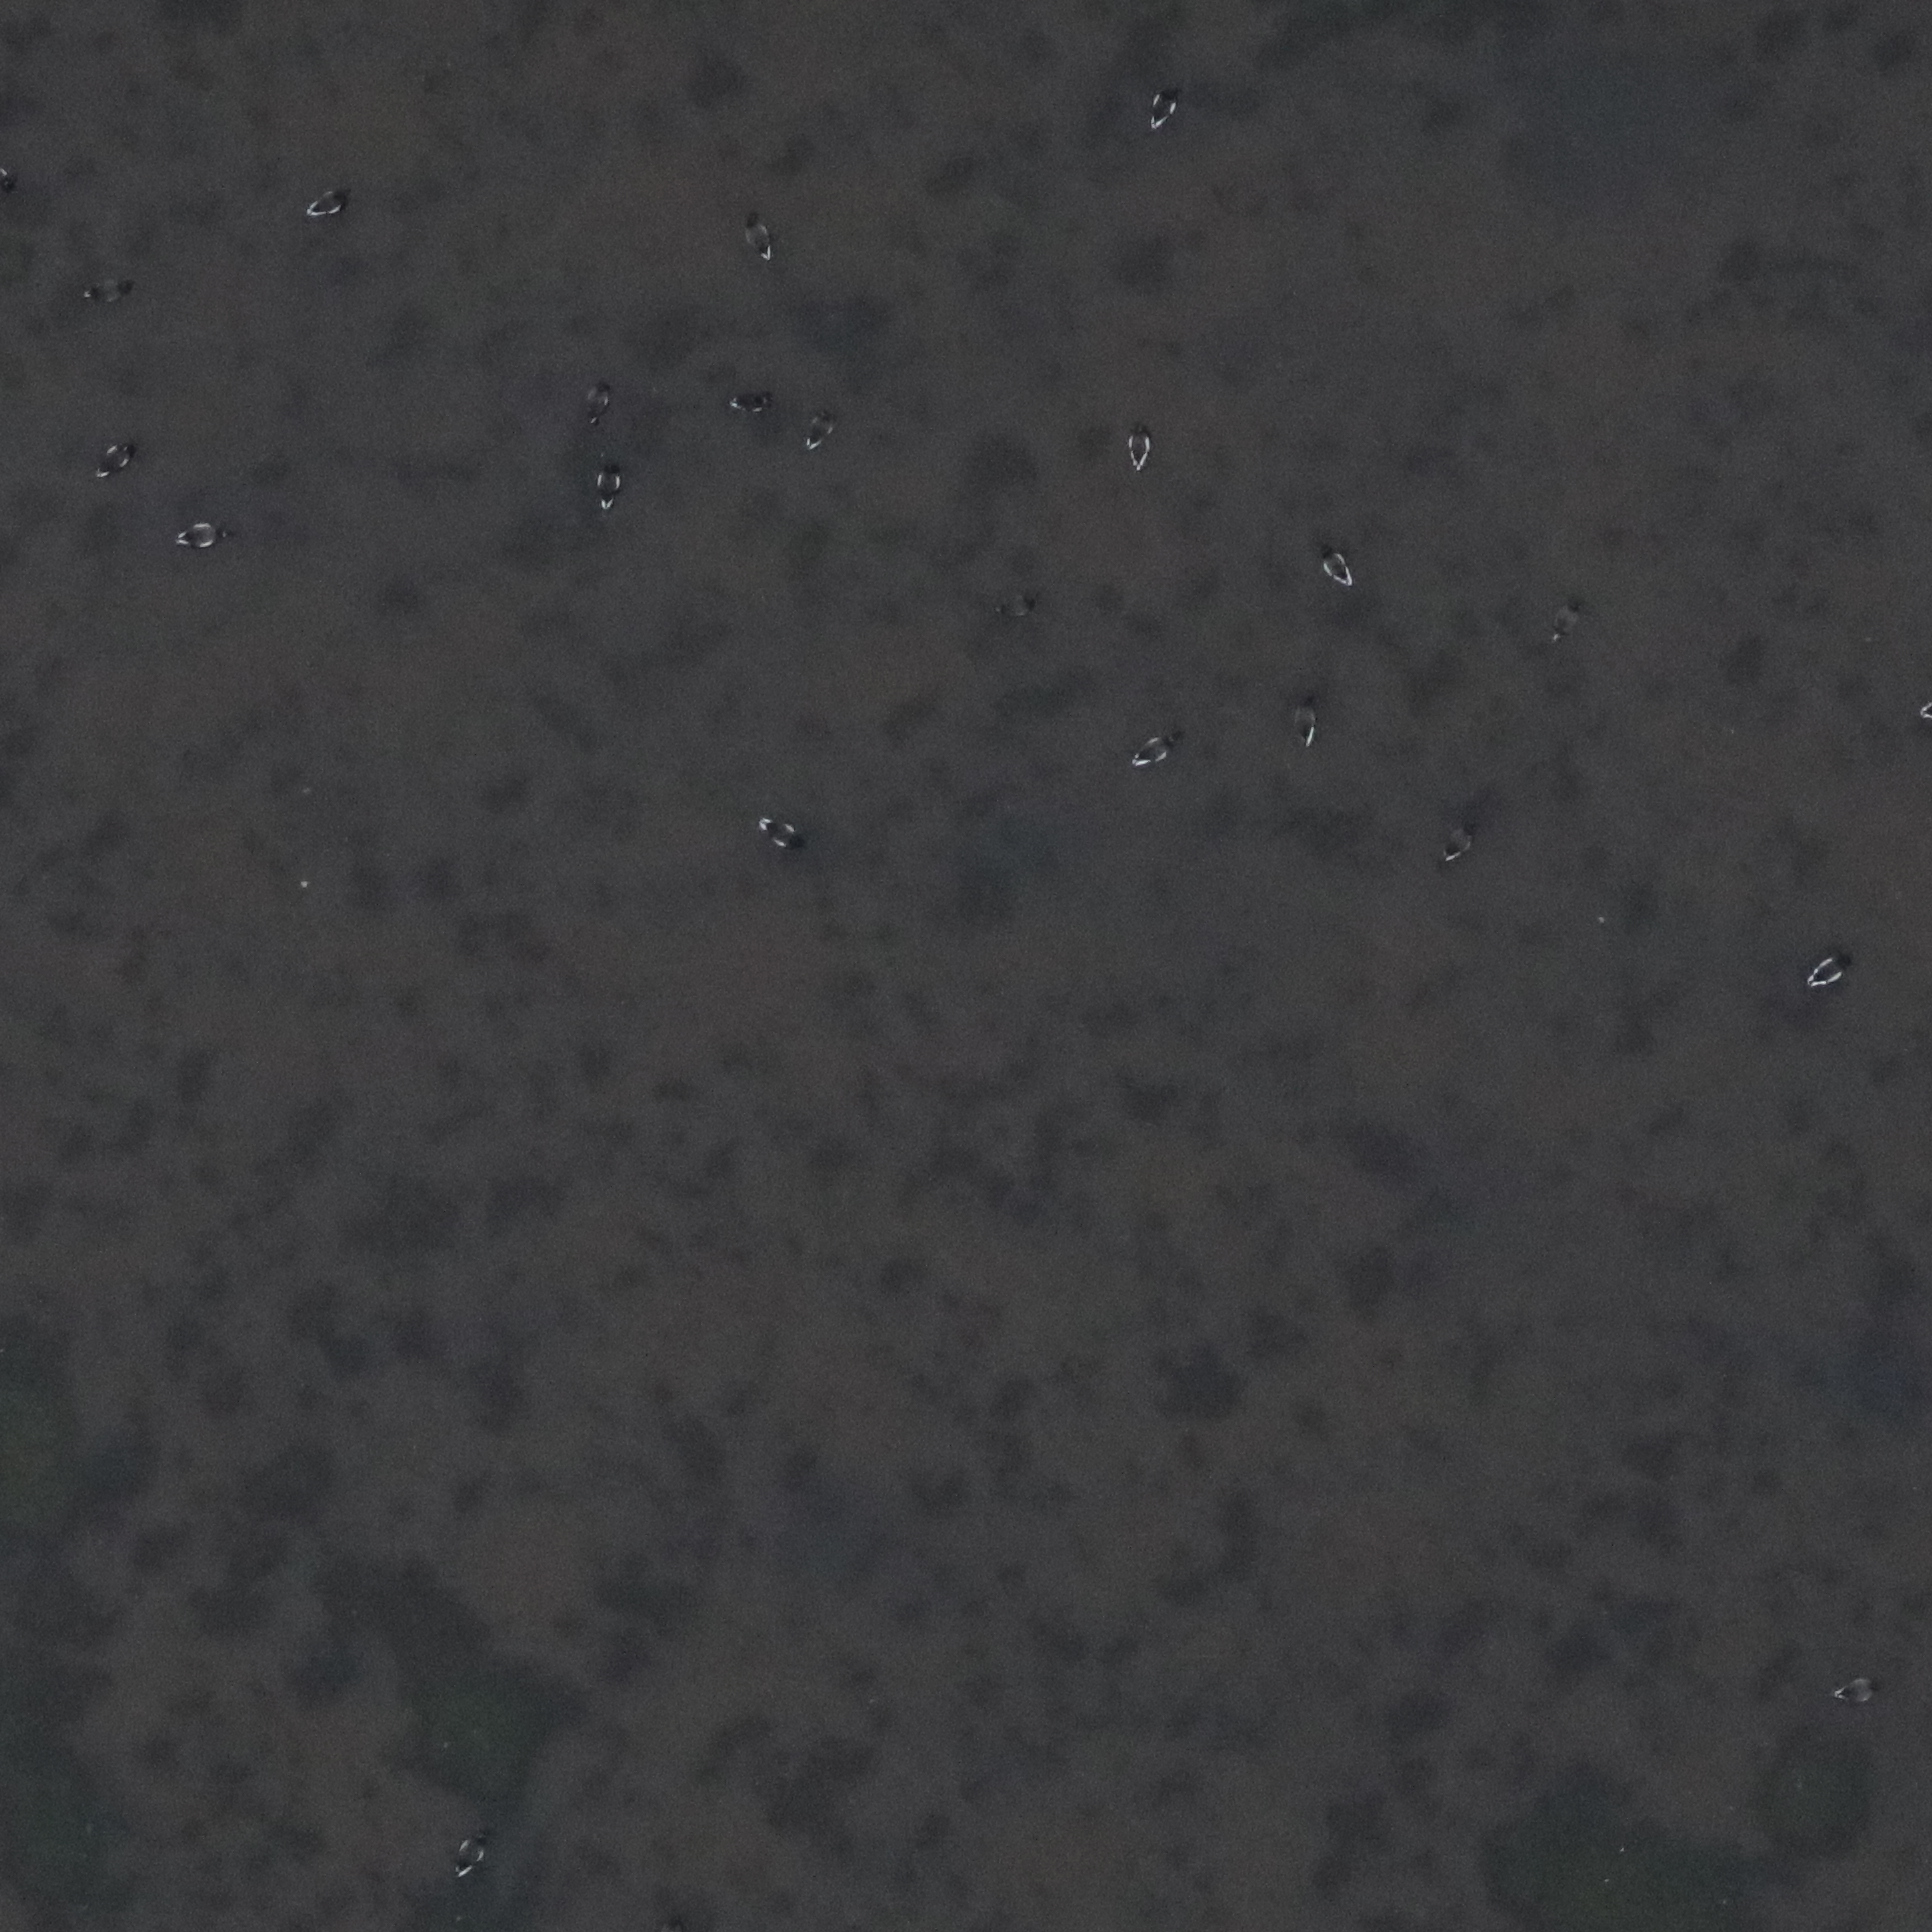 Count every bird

21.